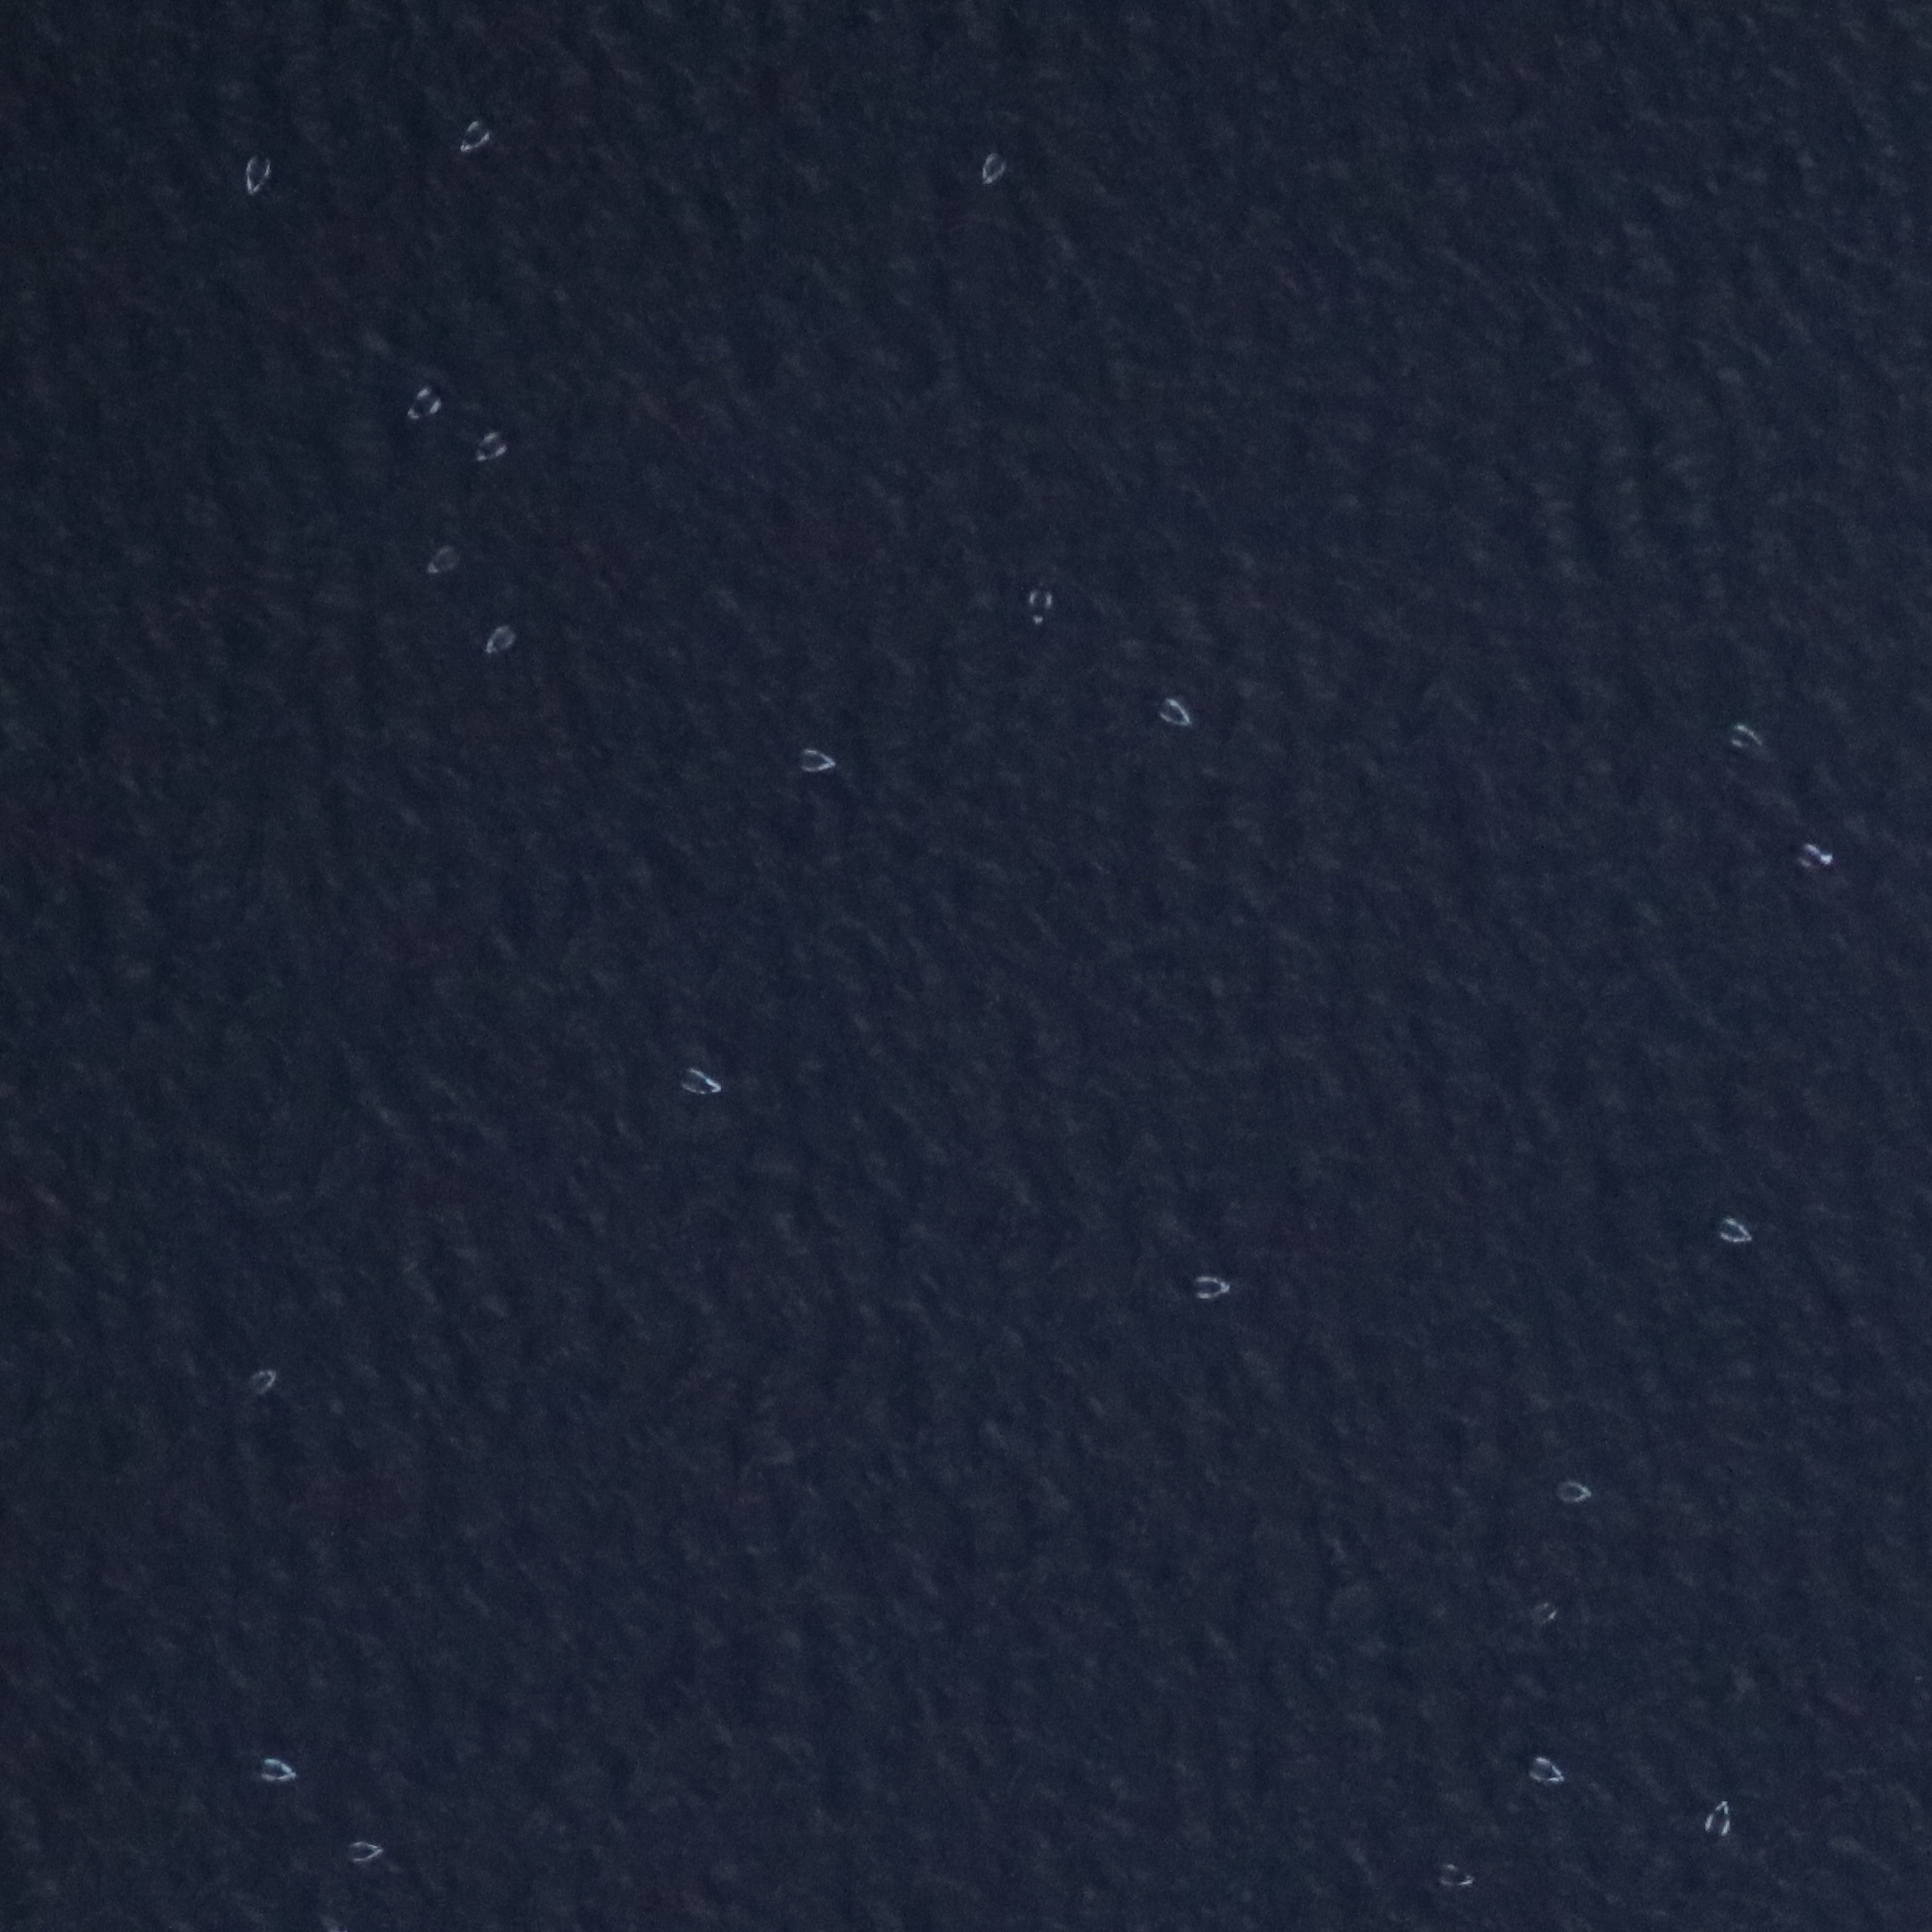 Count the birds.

23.